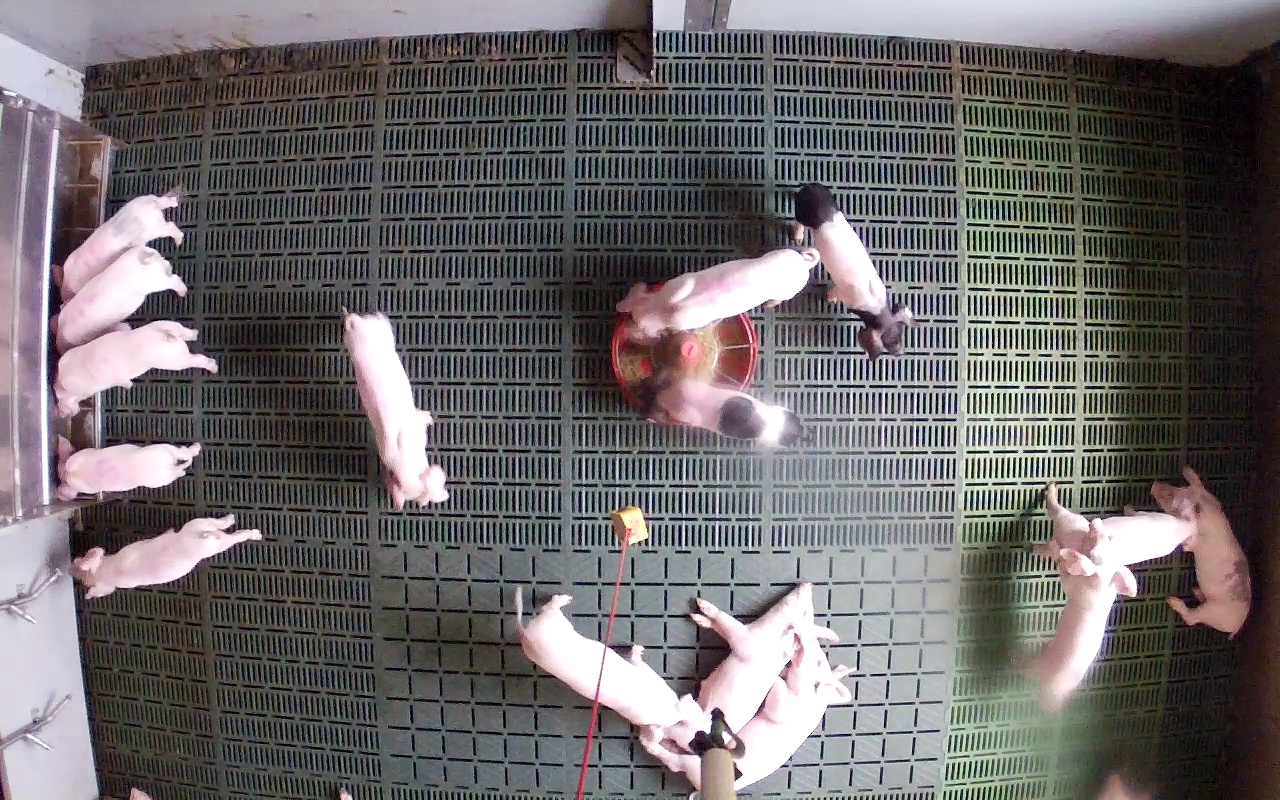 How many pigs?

15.